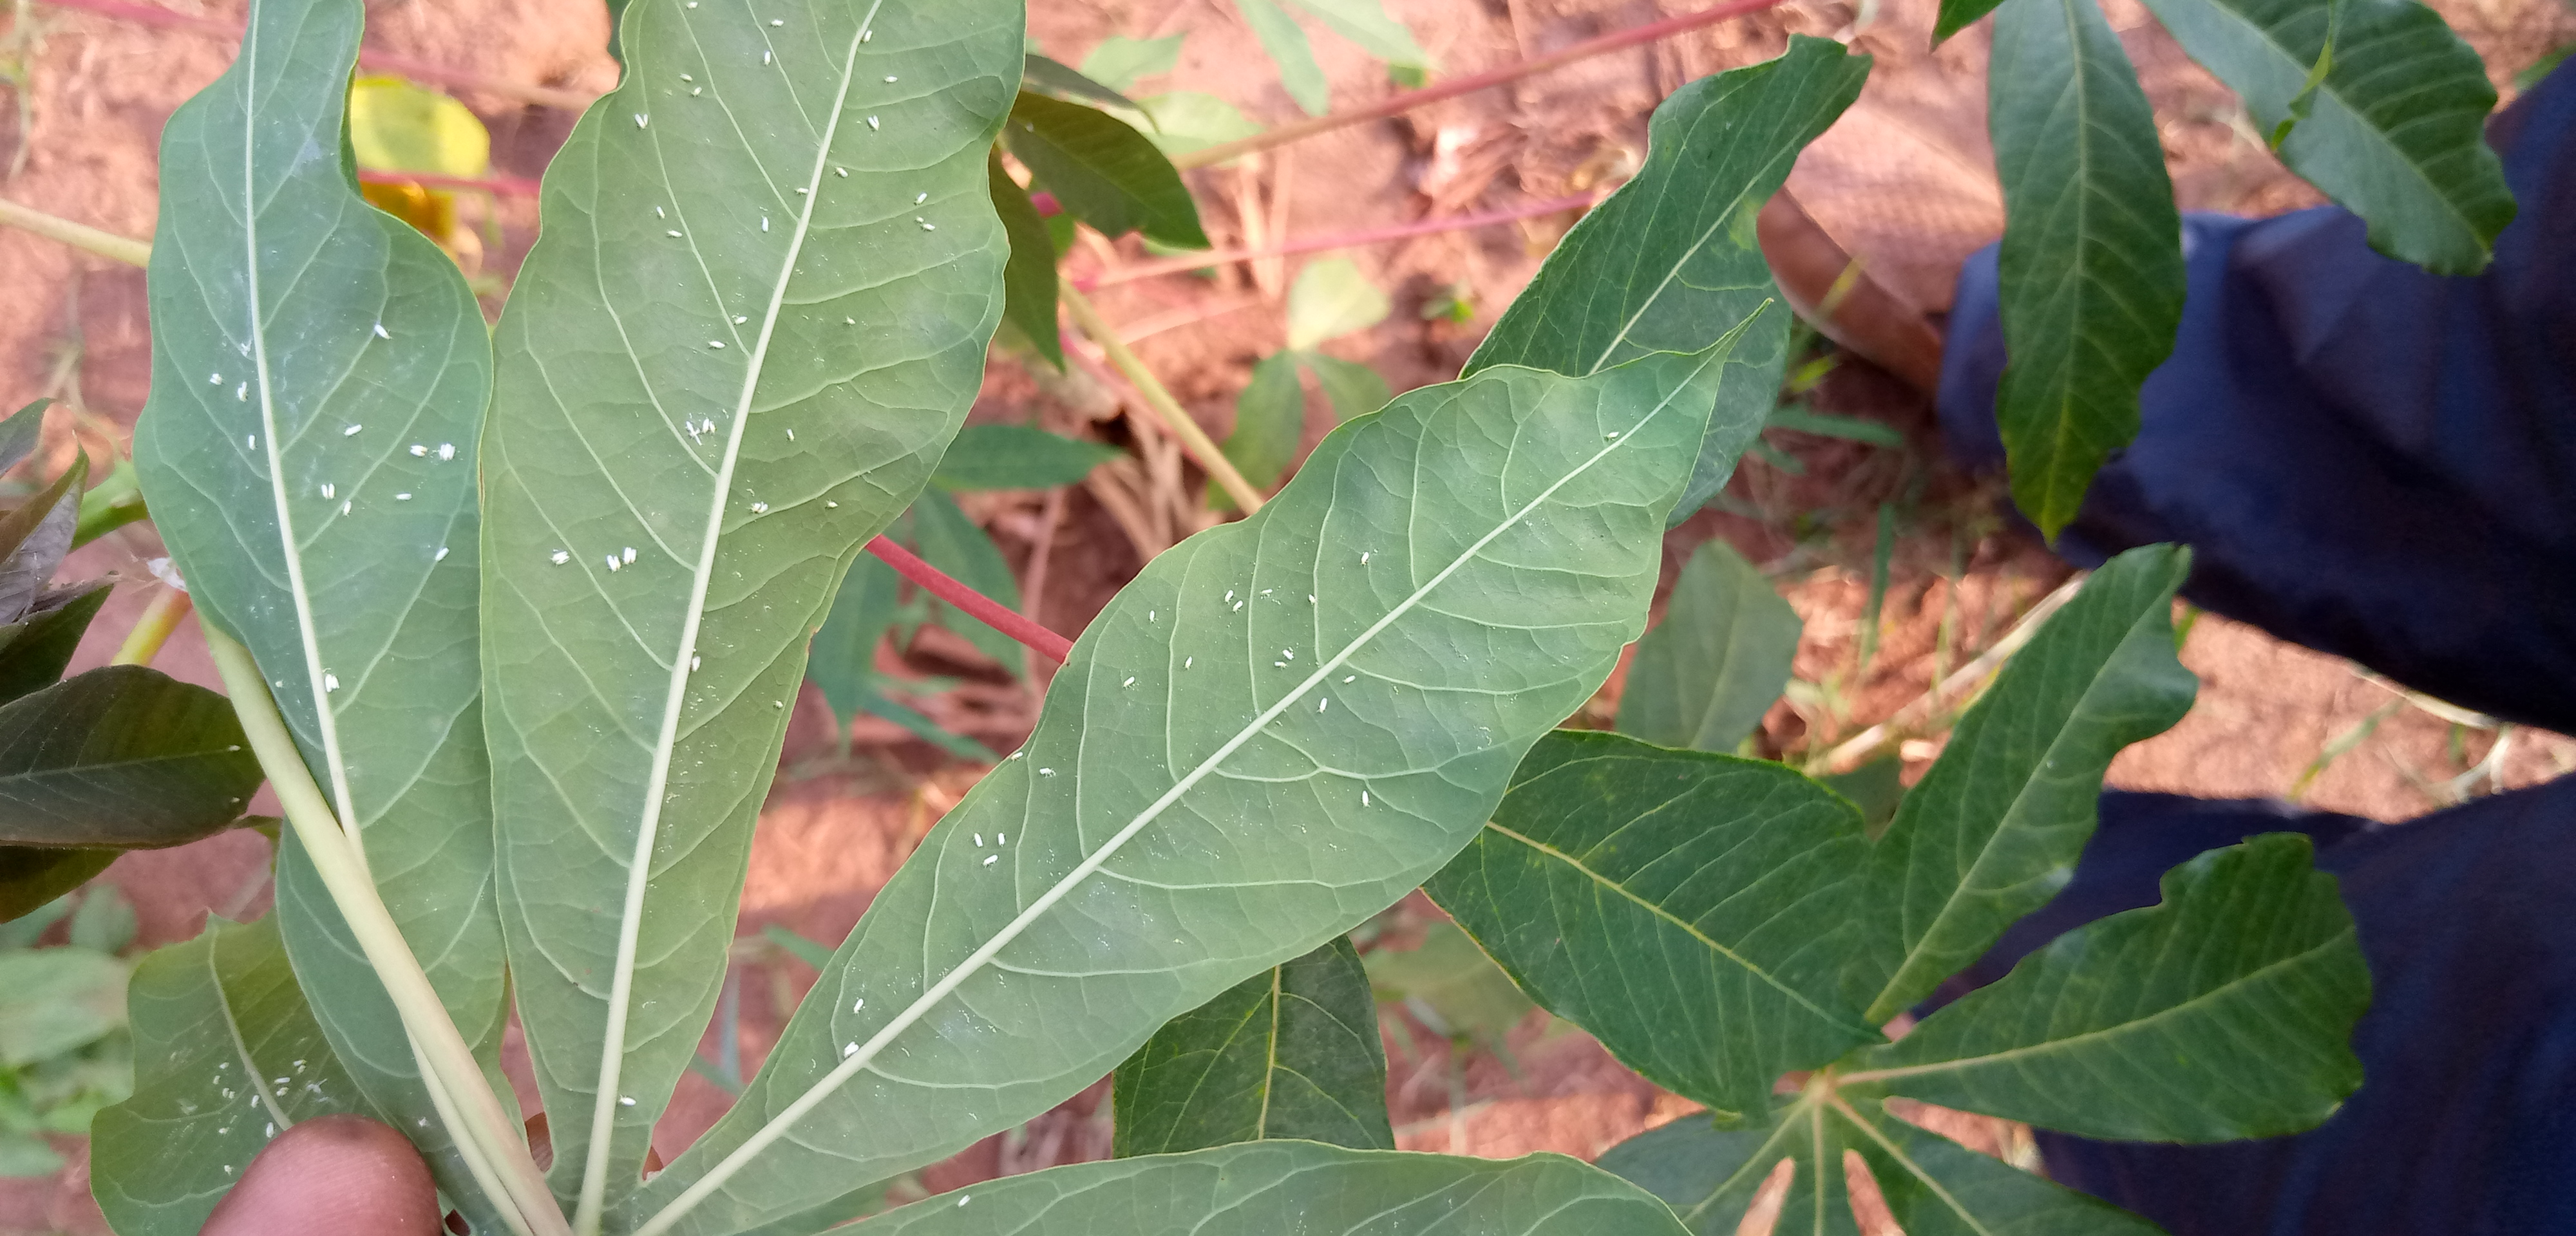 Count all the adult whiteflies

93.